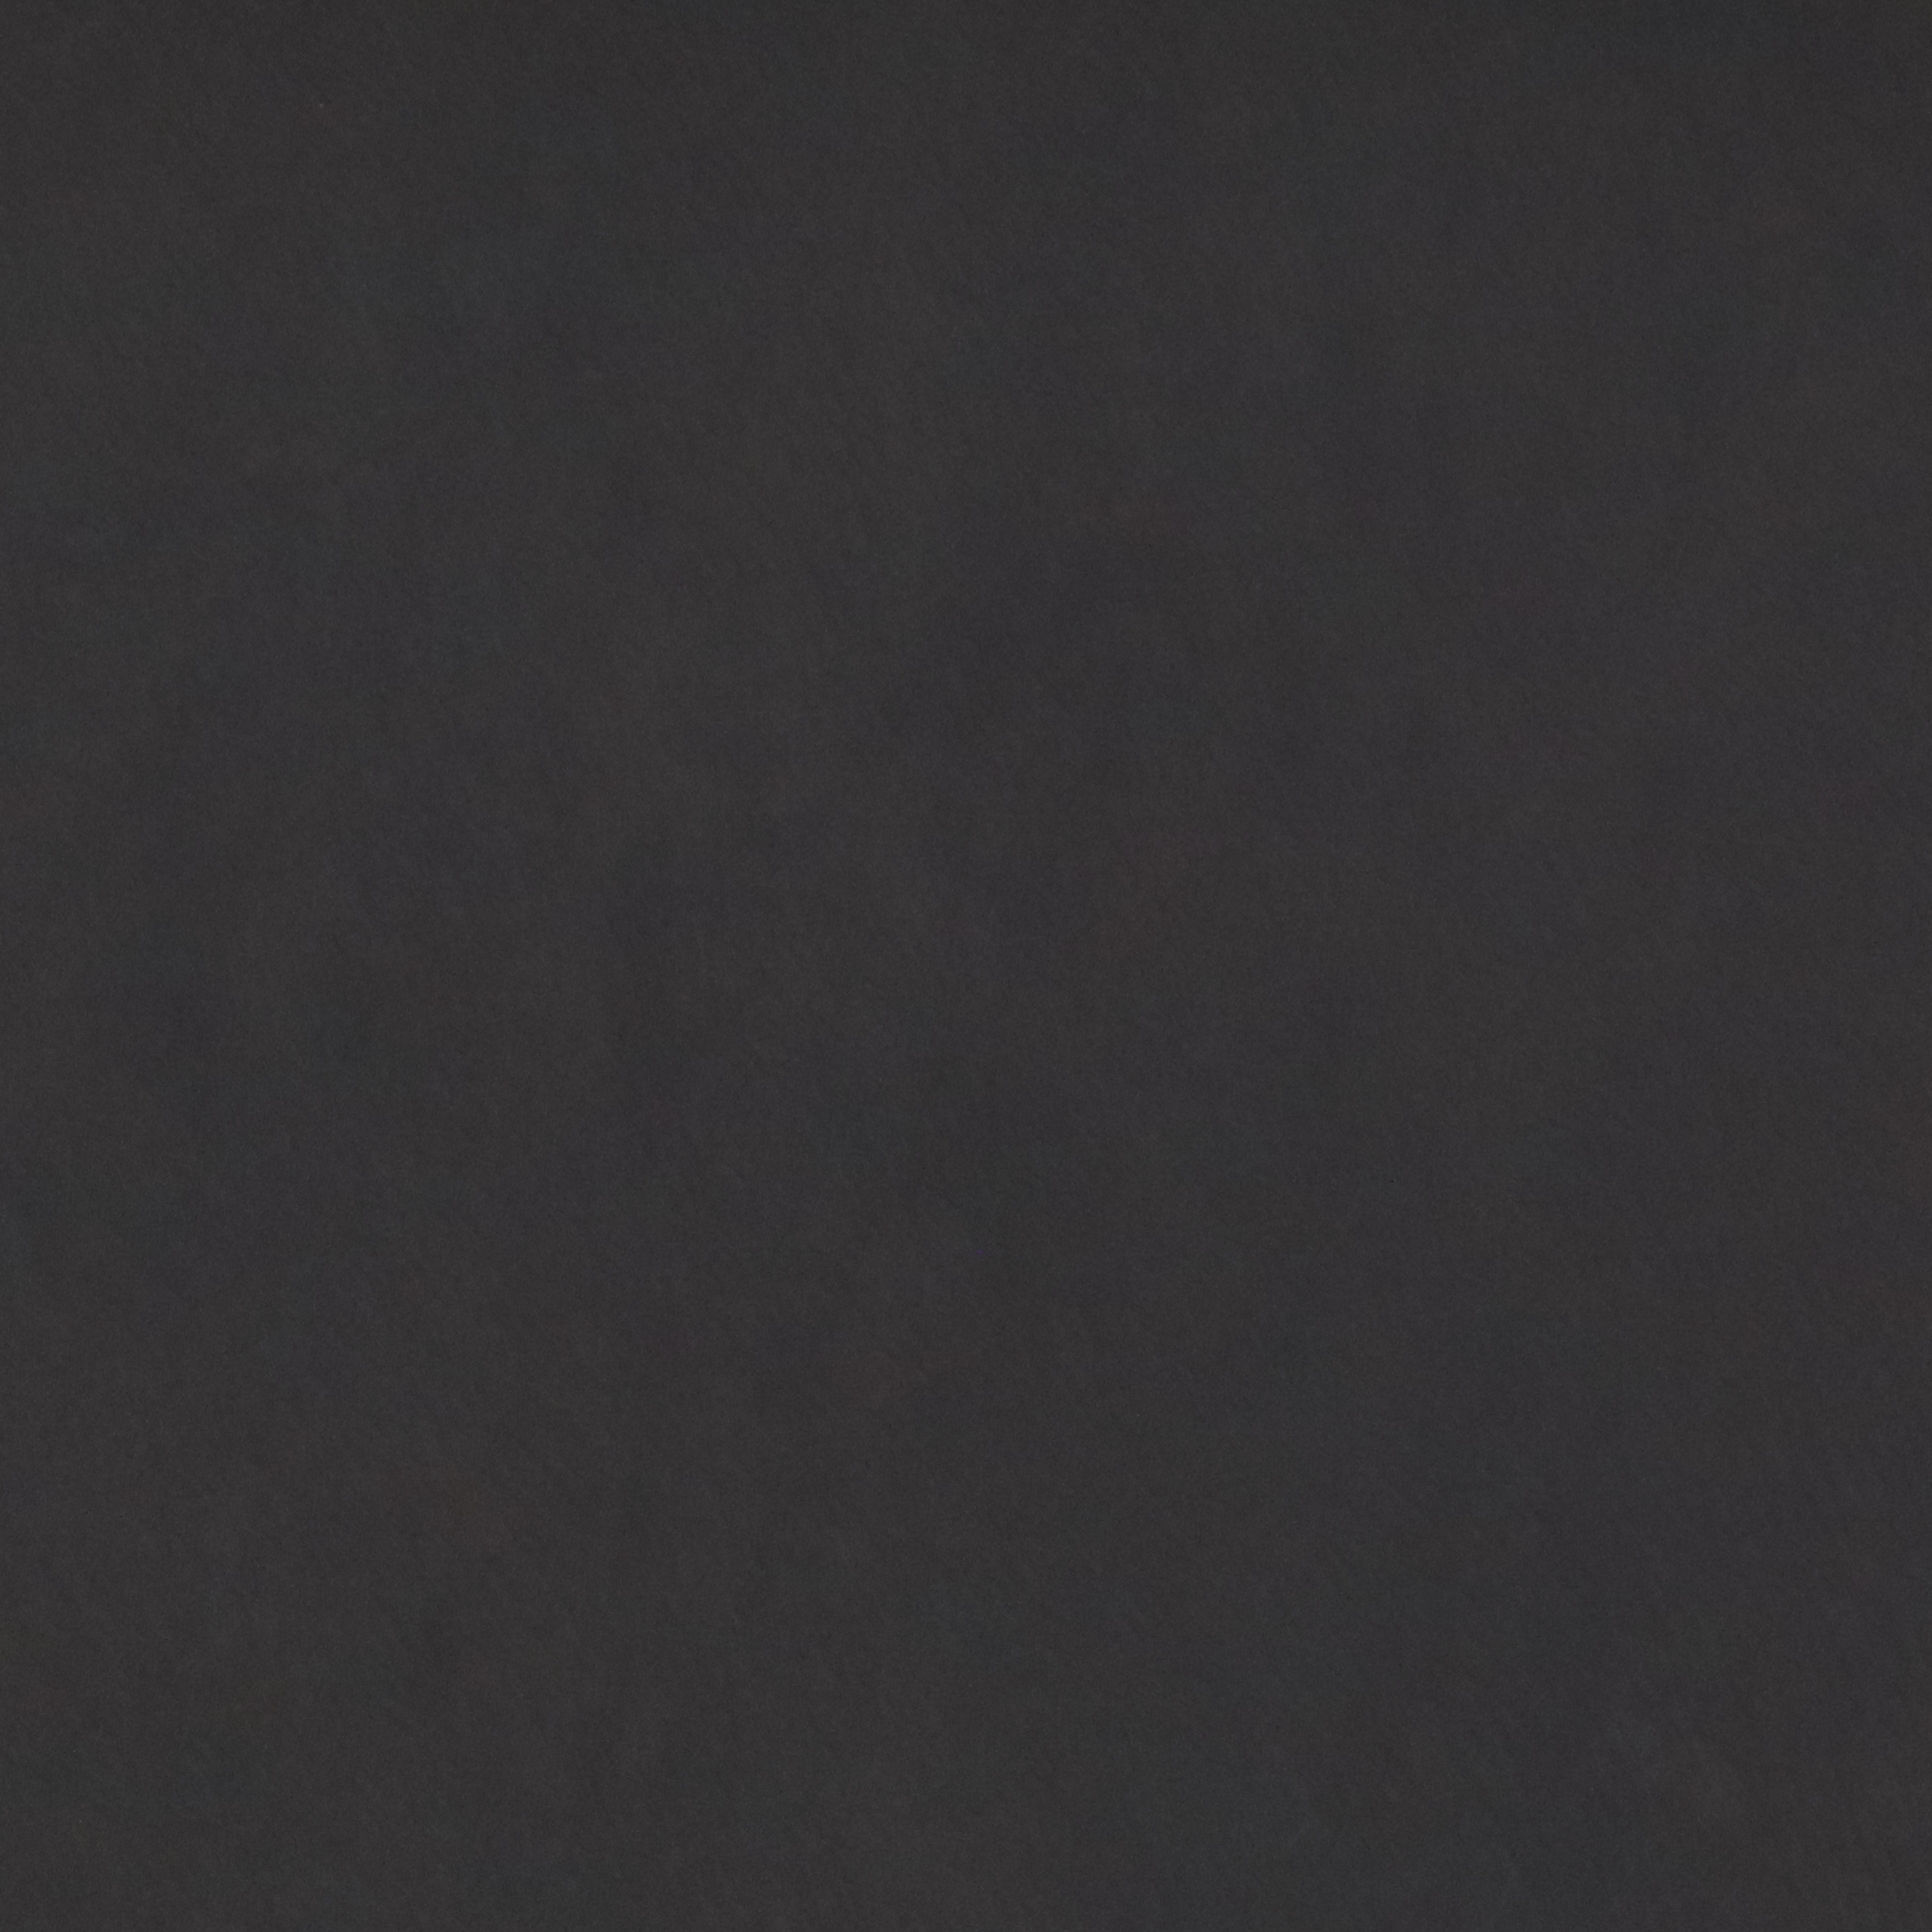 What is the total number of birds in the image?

0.